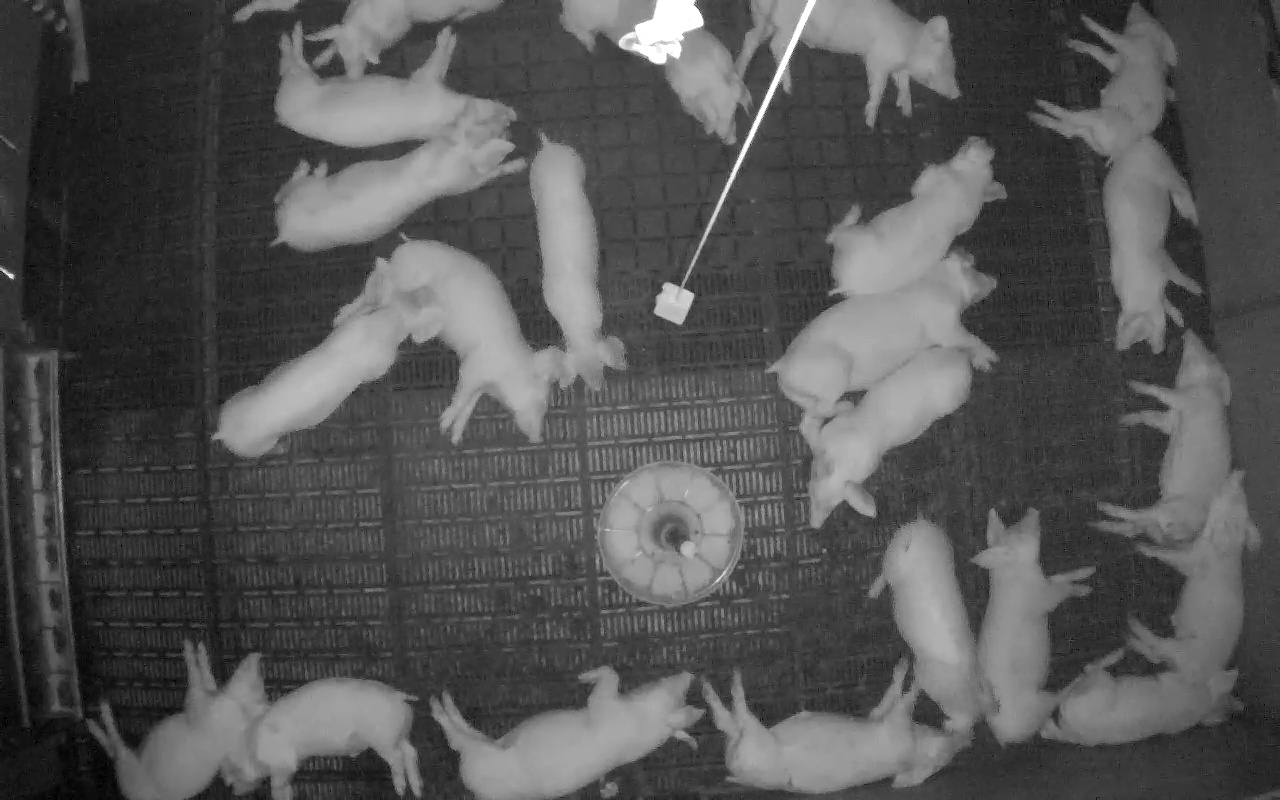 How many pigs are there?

22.